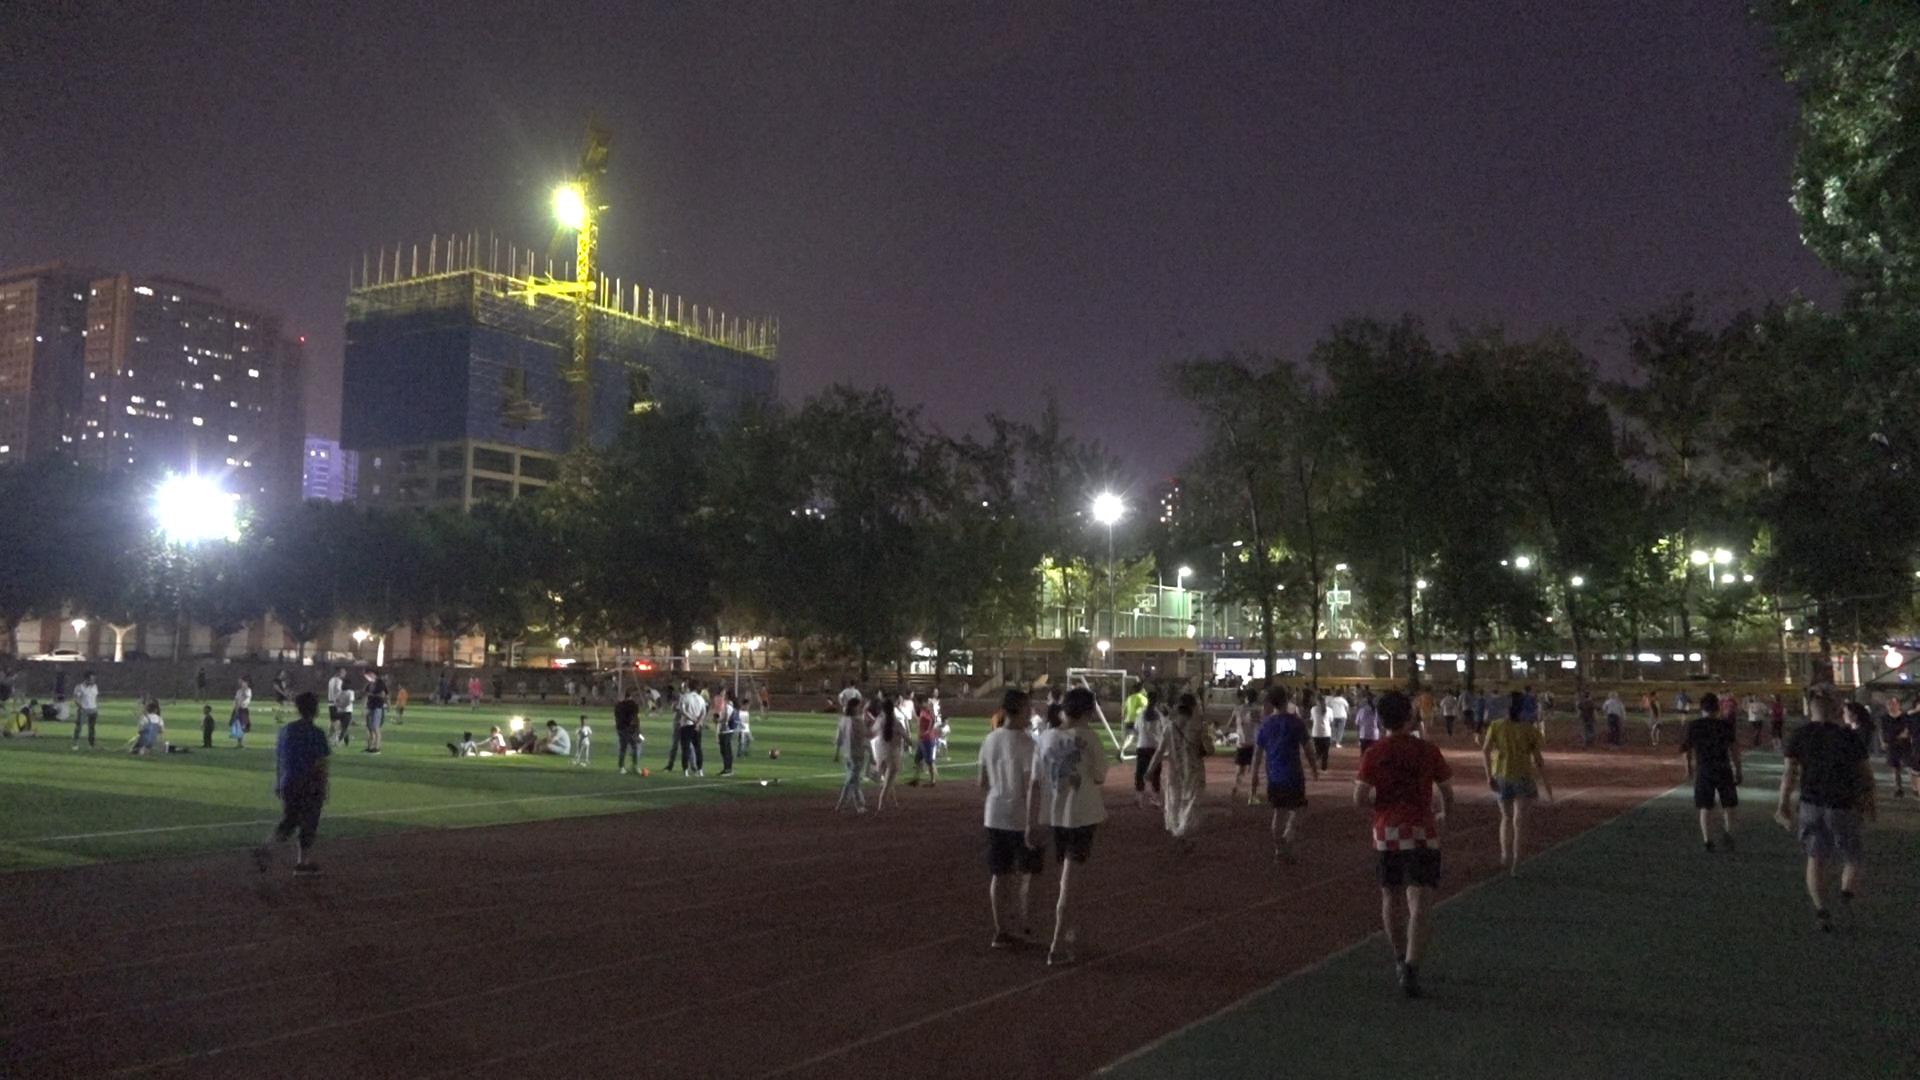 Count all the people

117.